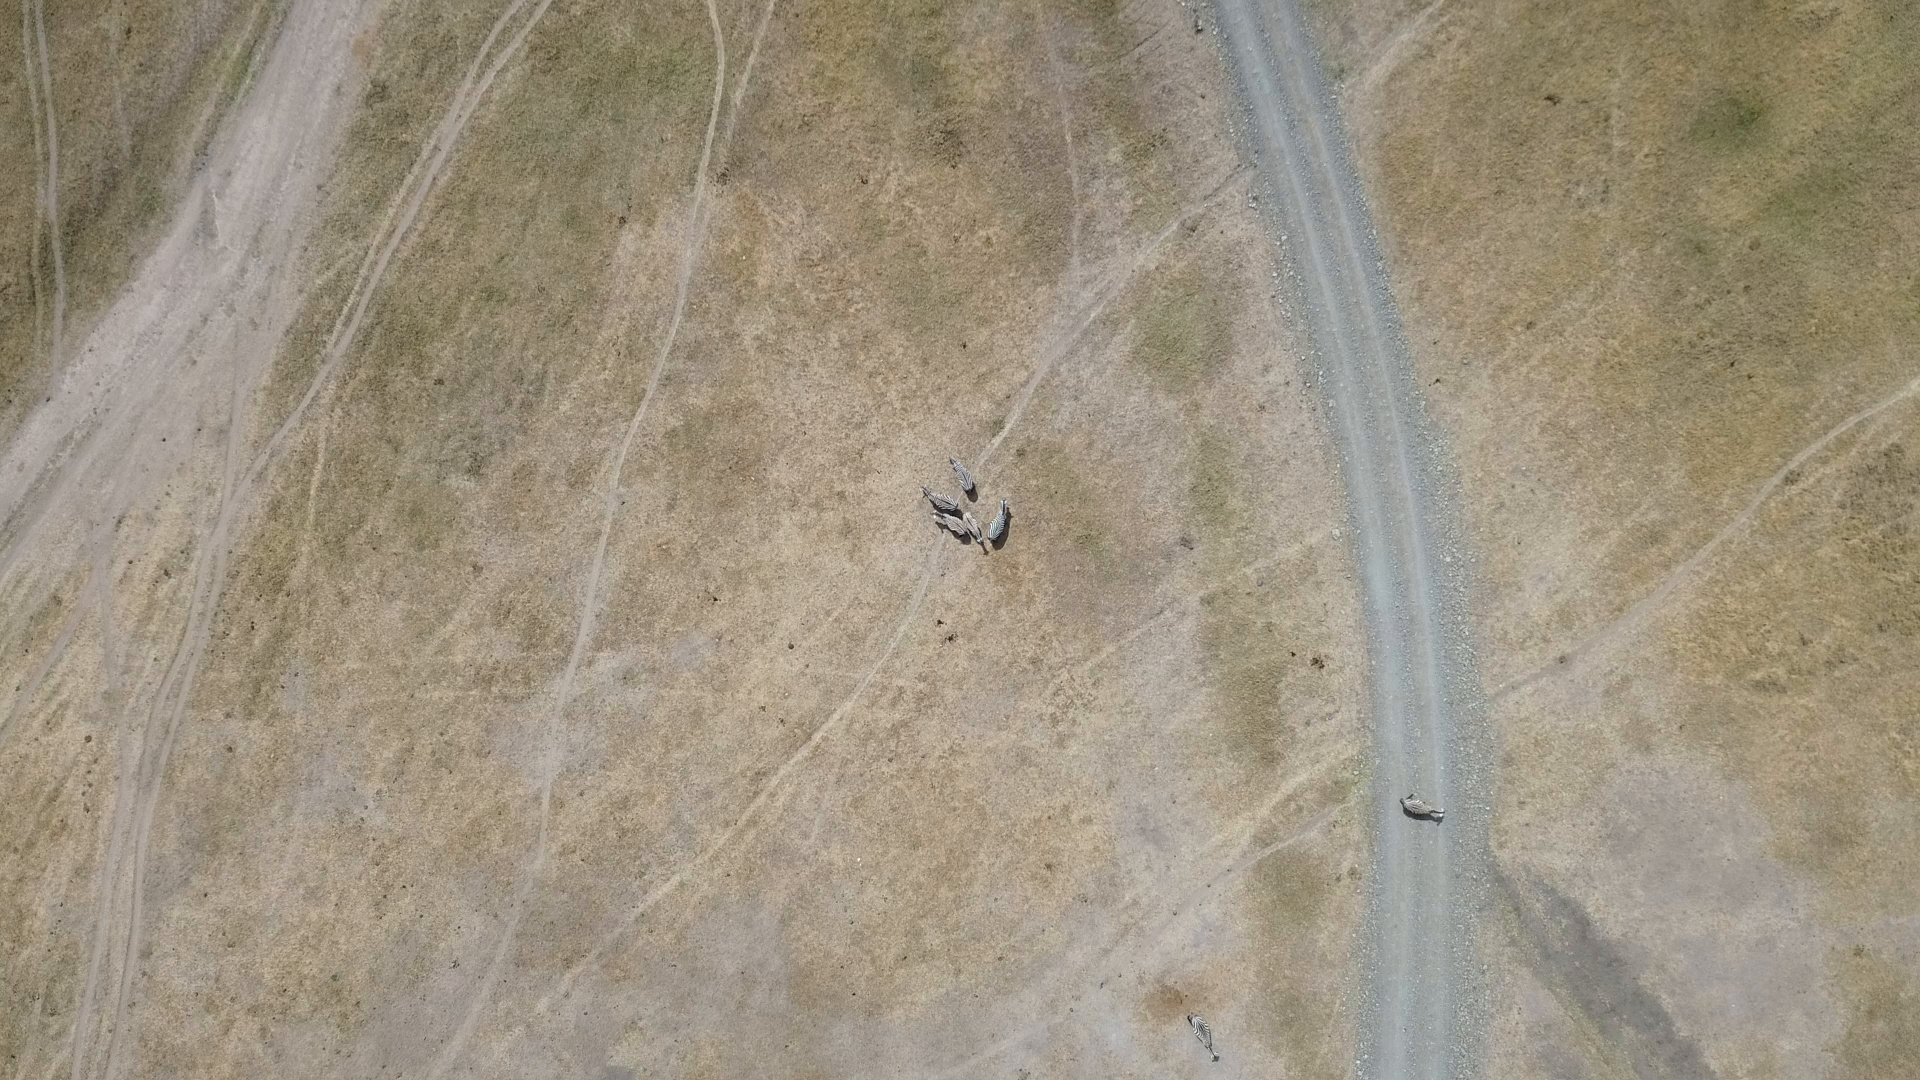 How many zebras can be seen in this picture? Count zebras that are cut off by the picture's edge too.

7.